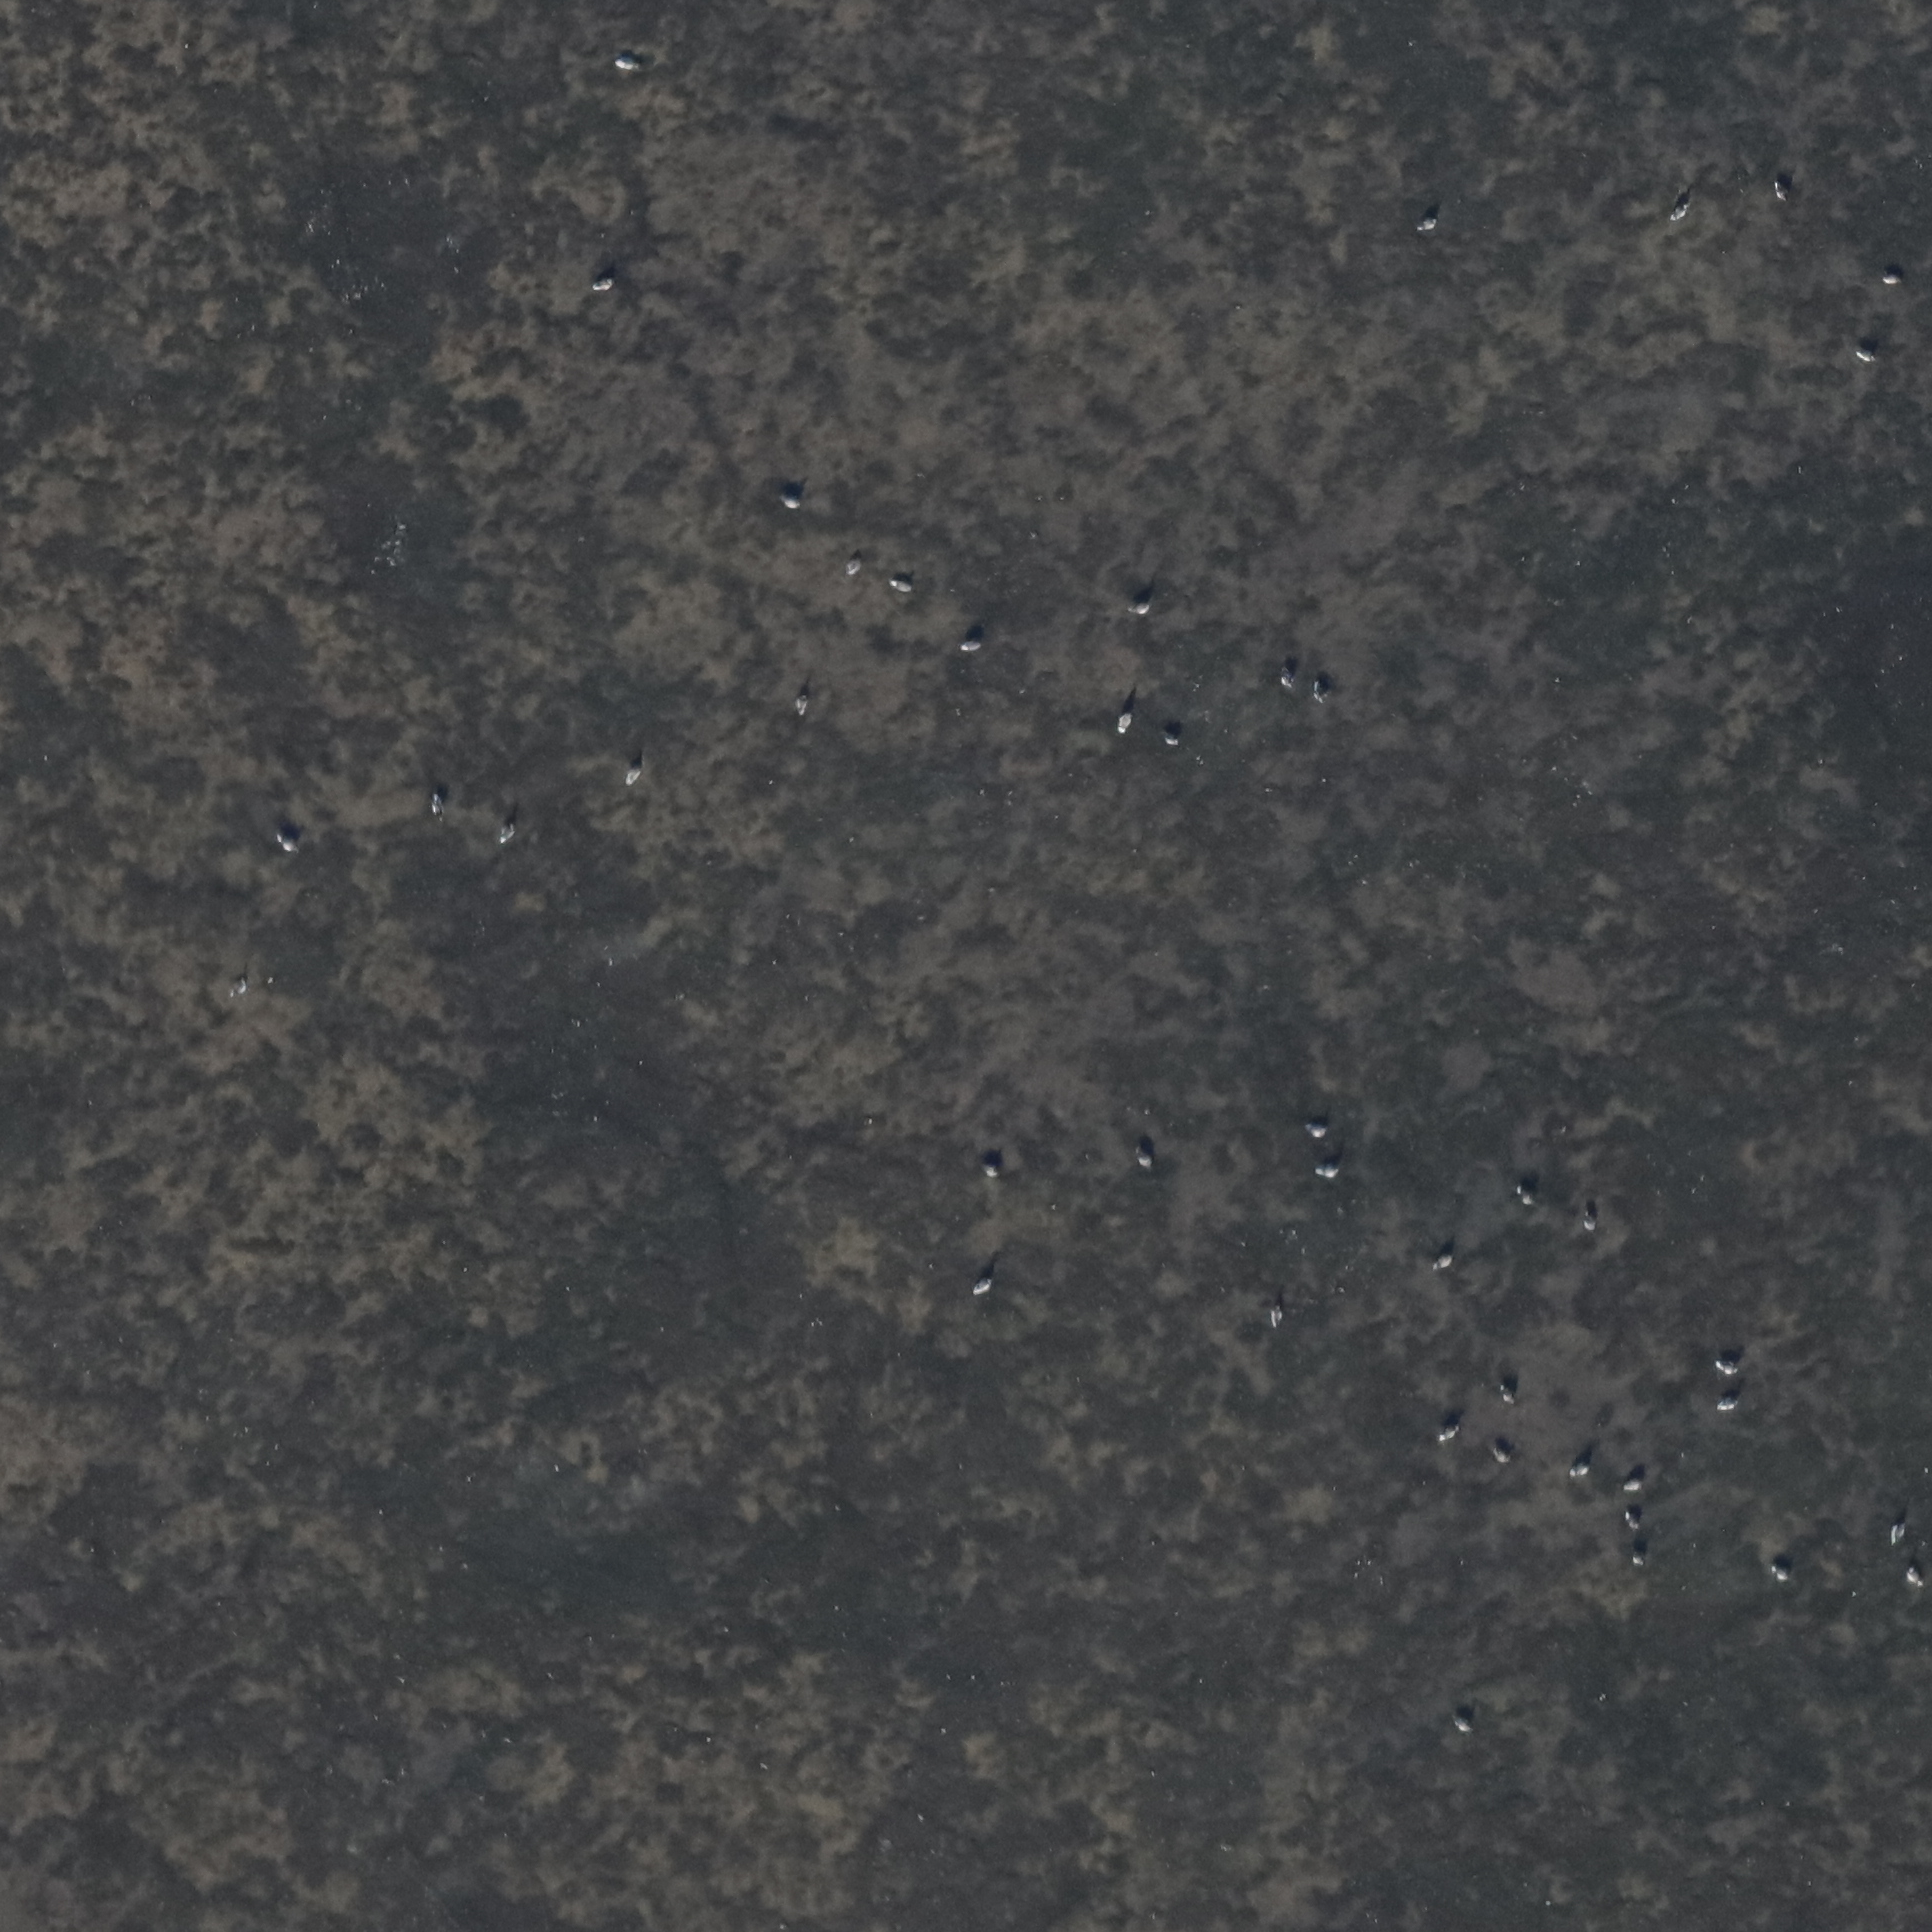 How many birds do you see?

44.